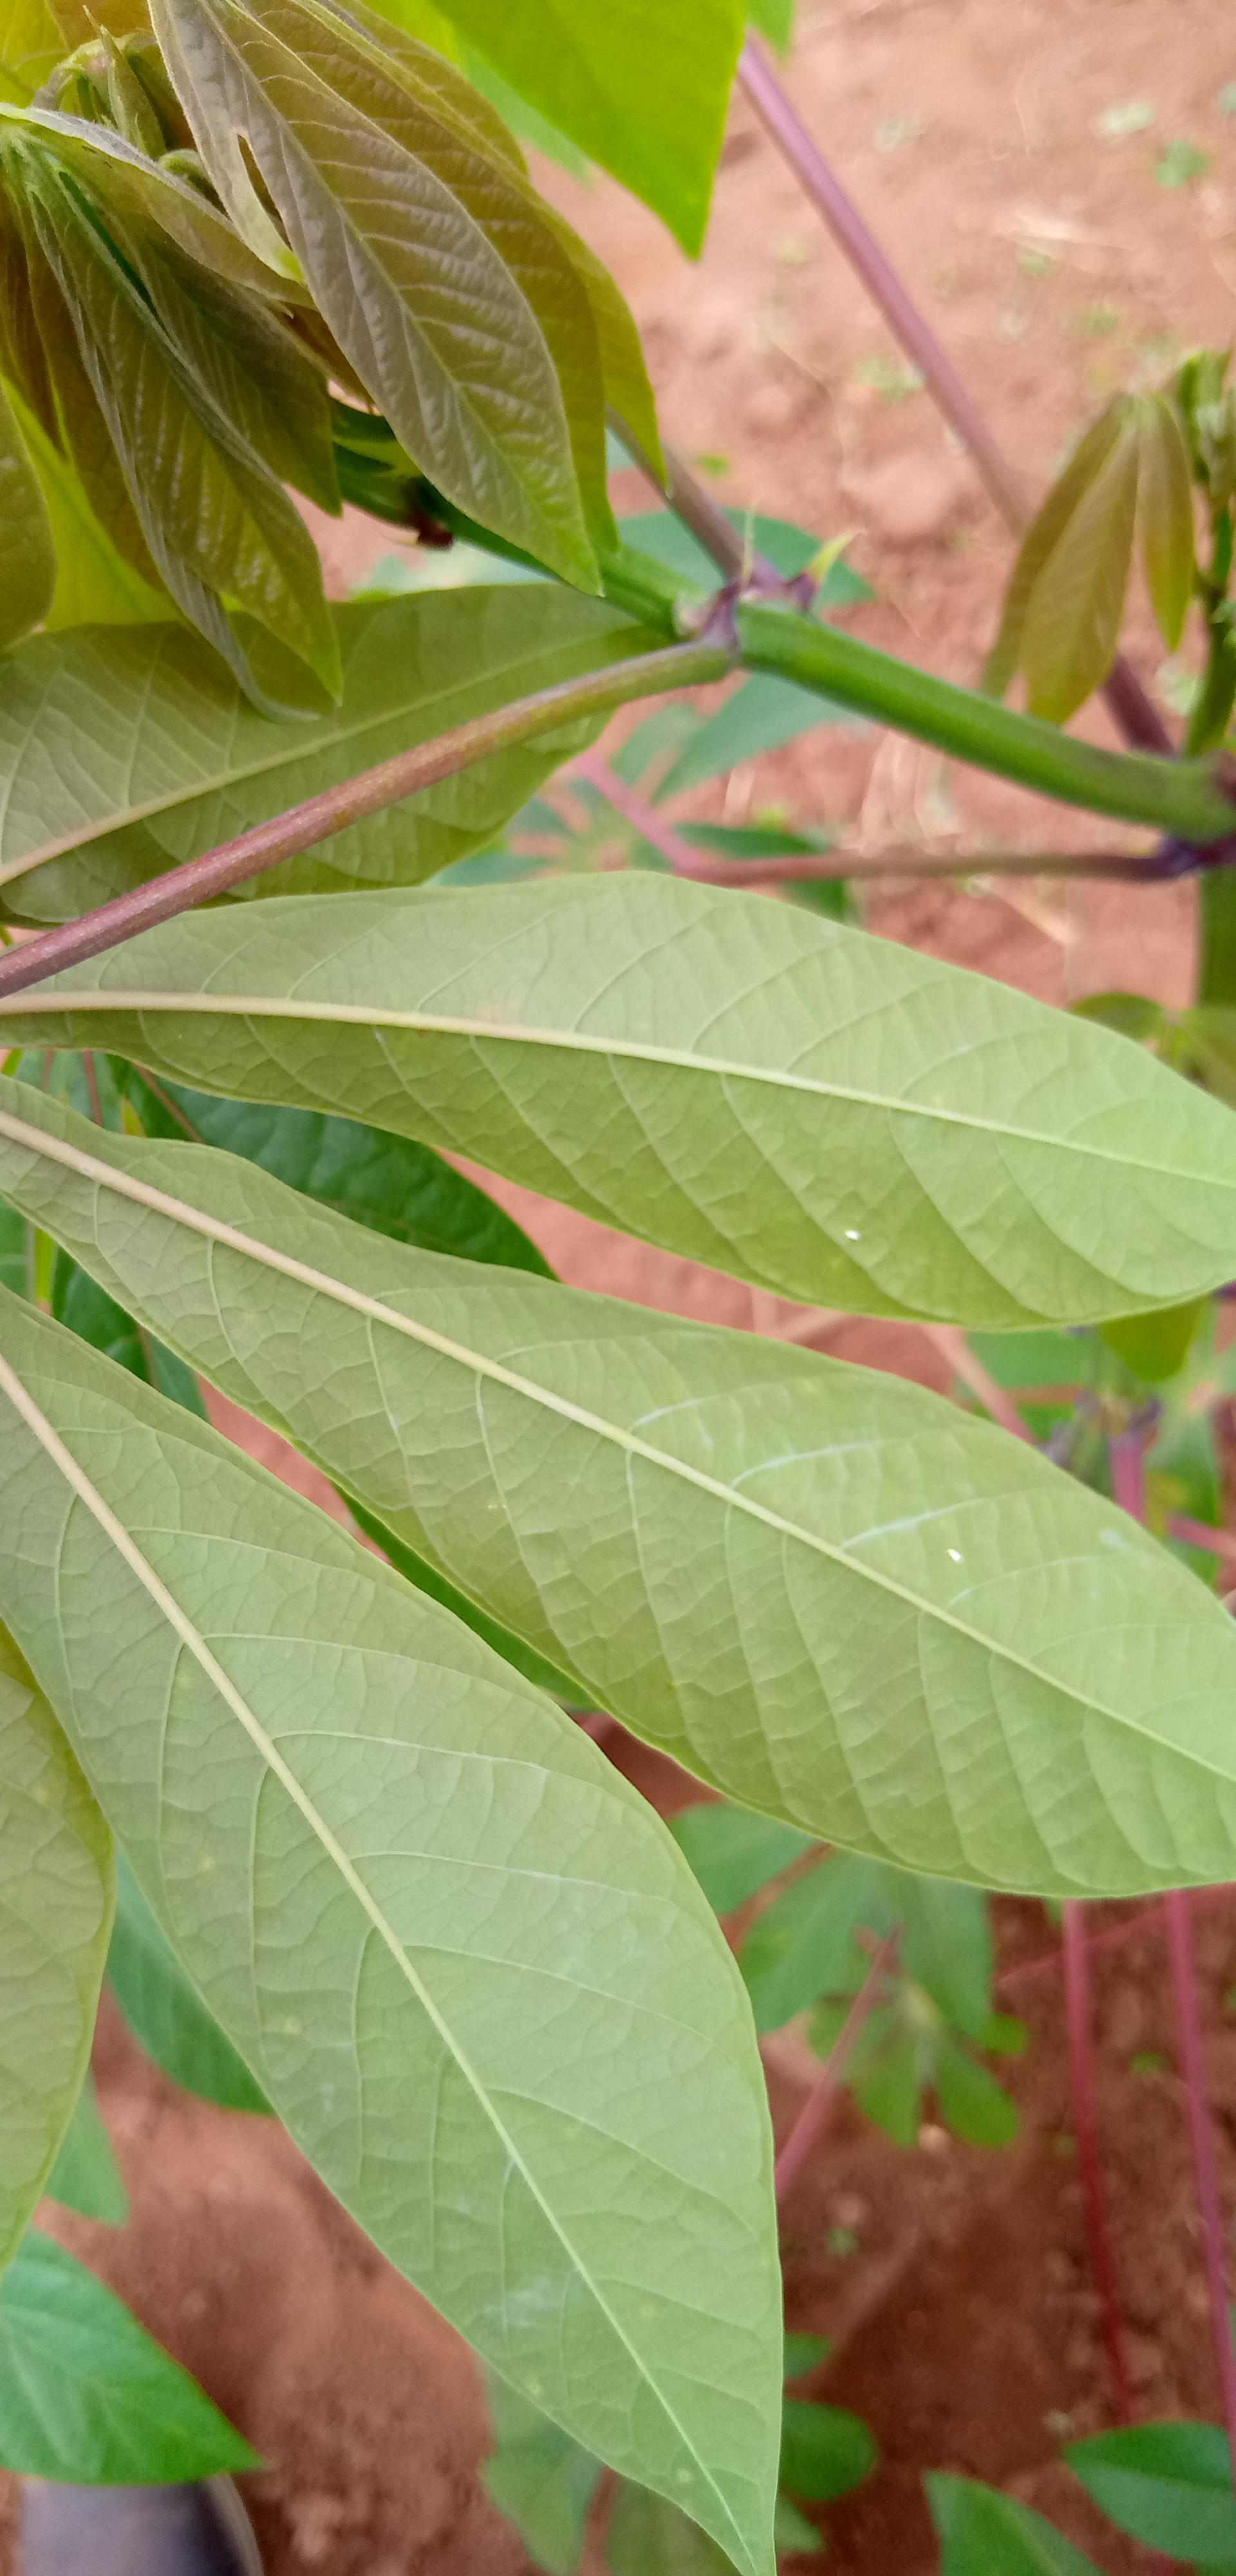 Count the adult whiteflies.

2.